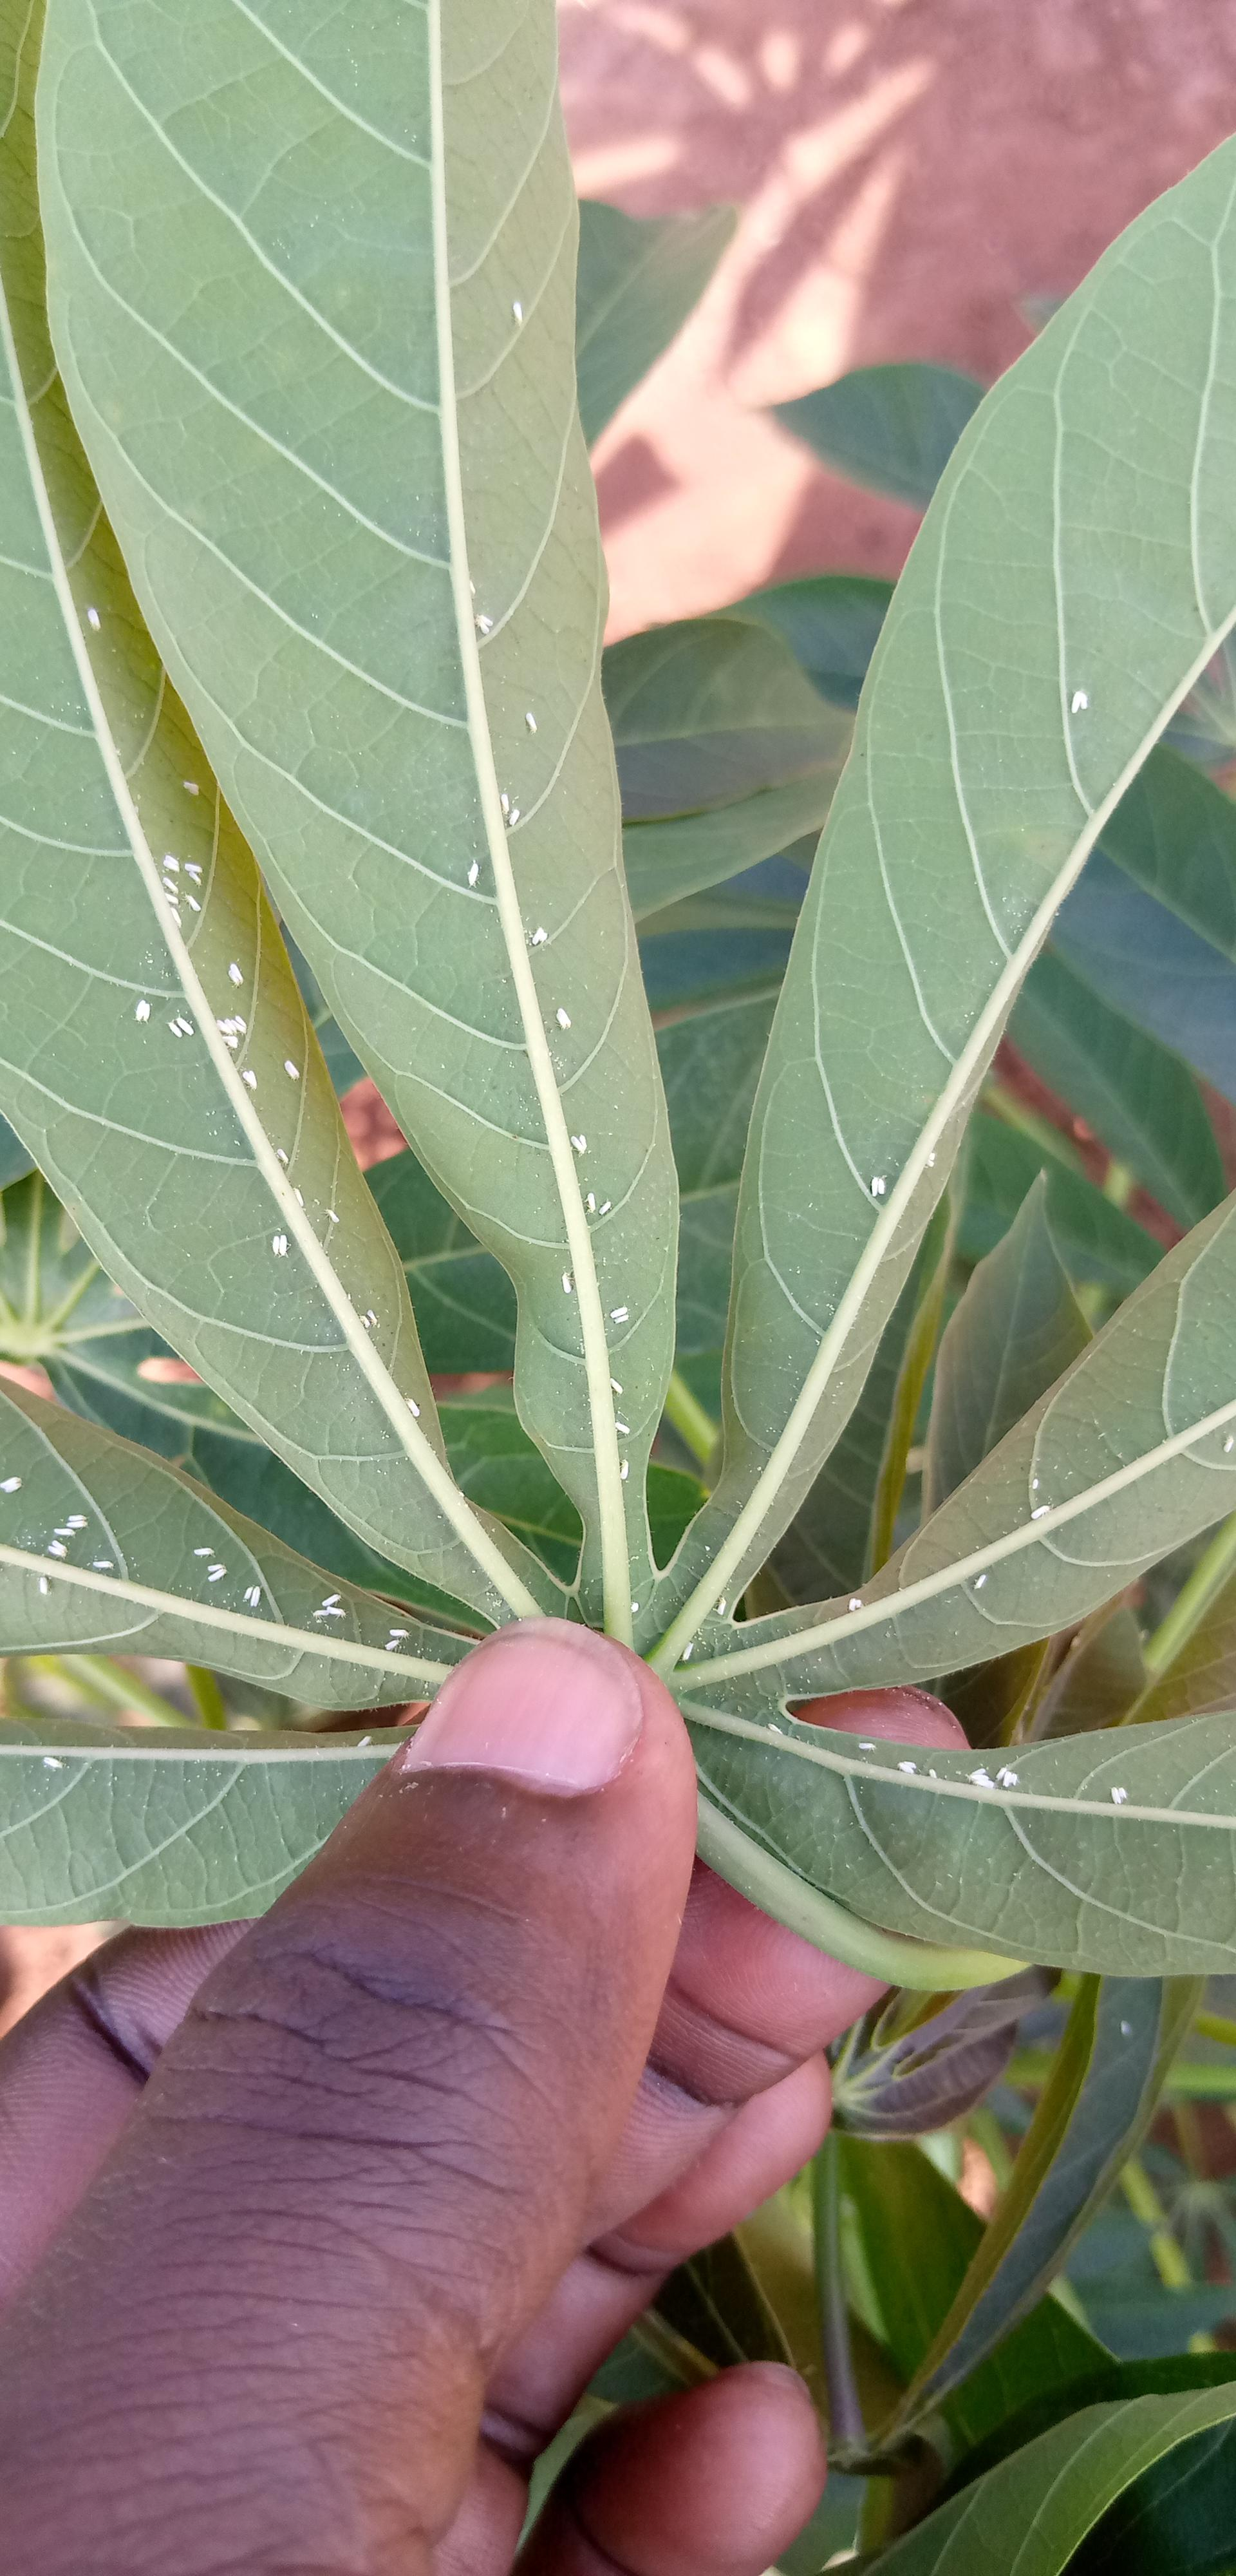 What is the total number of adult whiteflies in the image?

101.